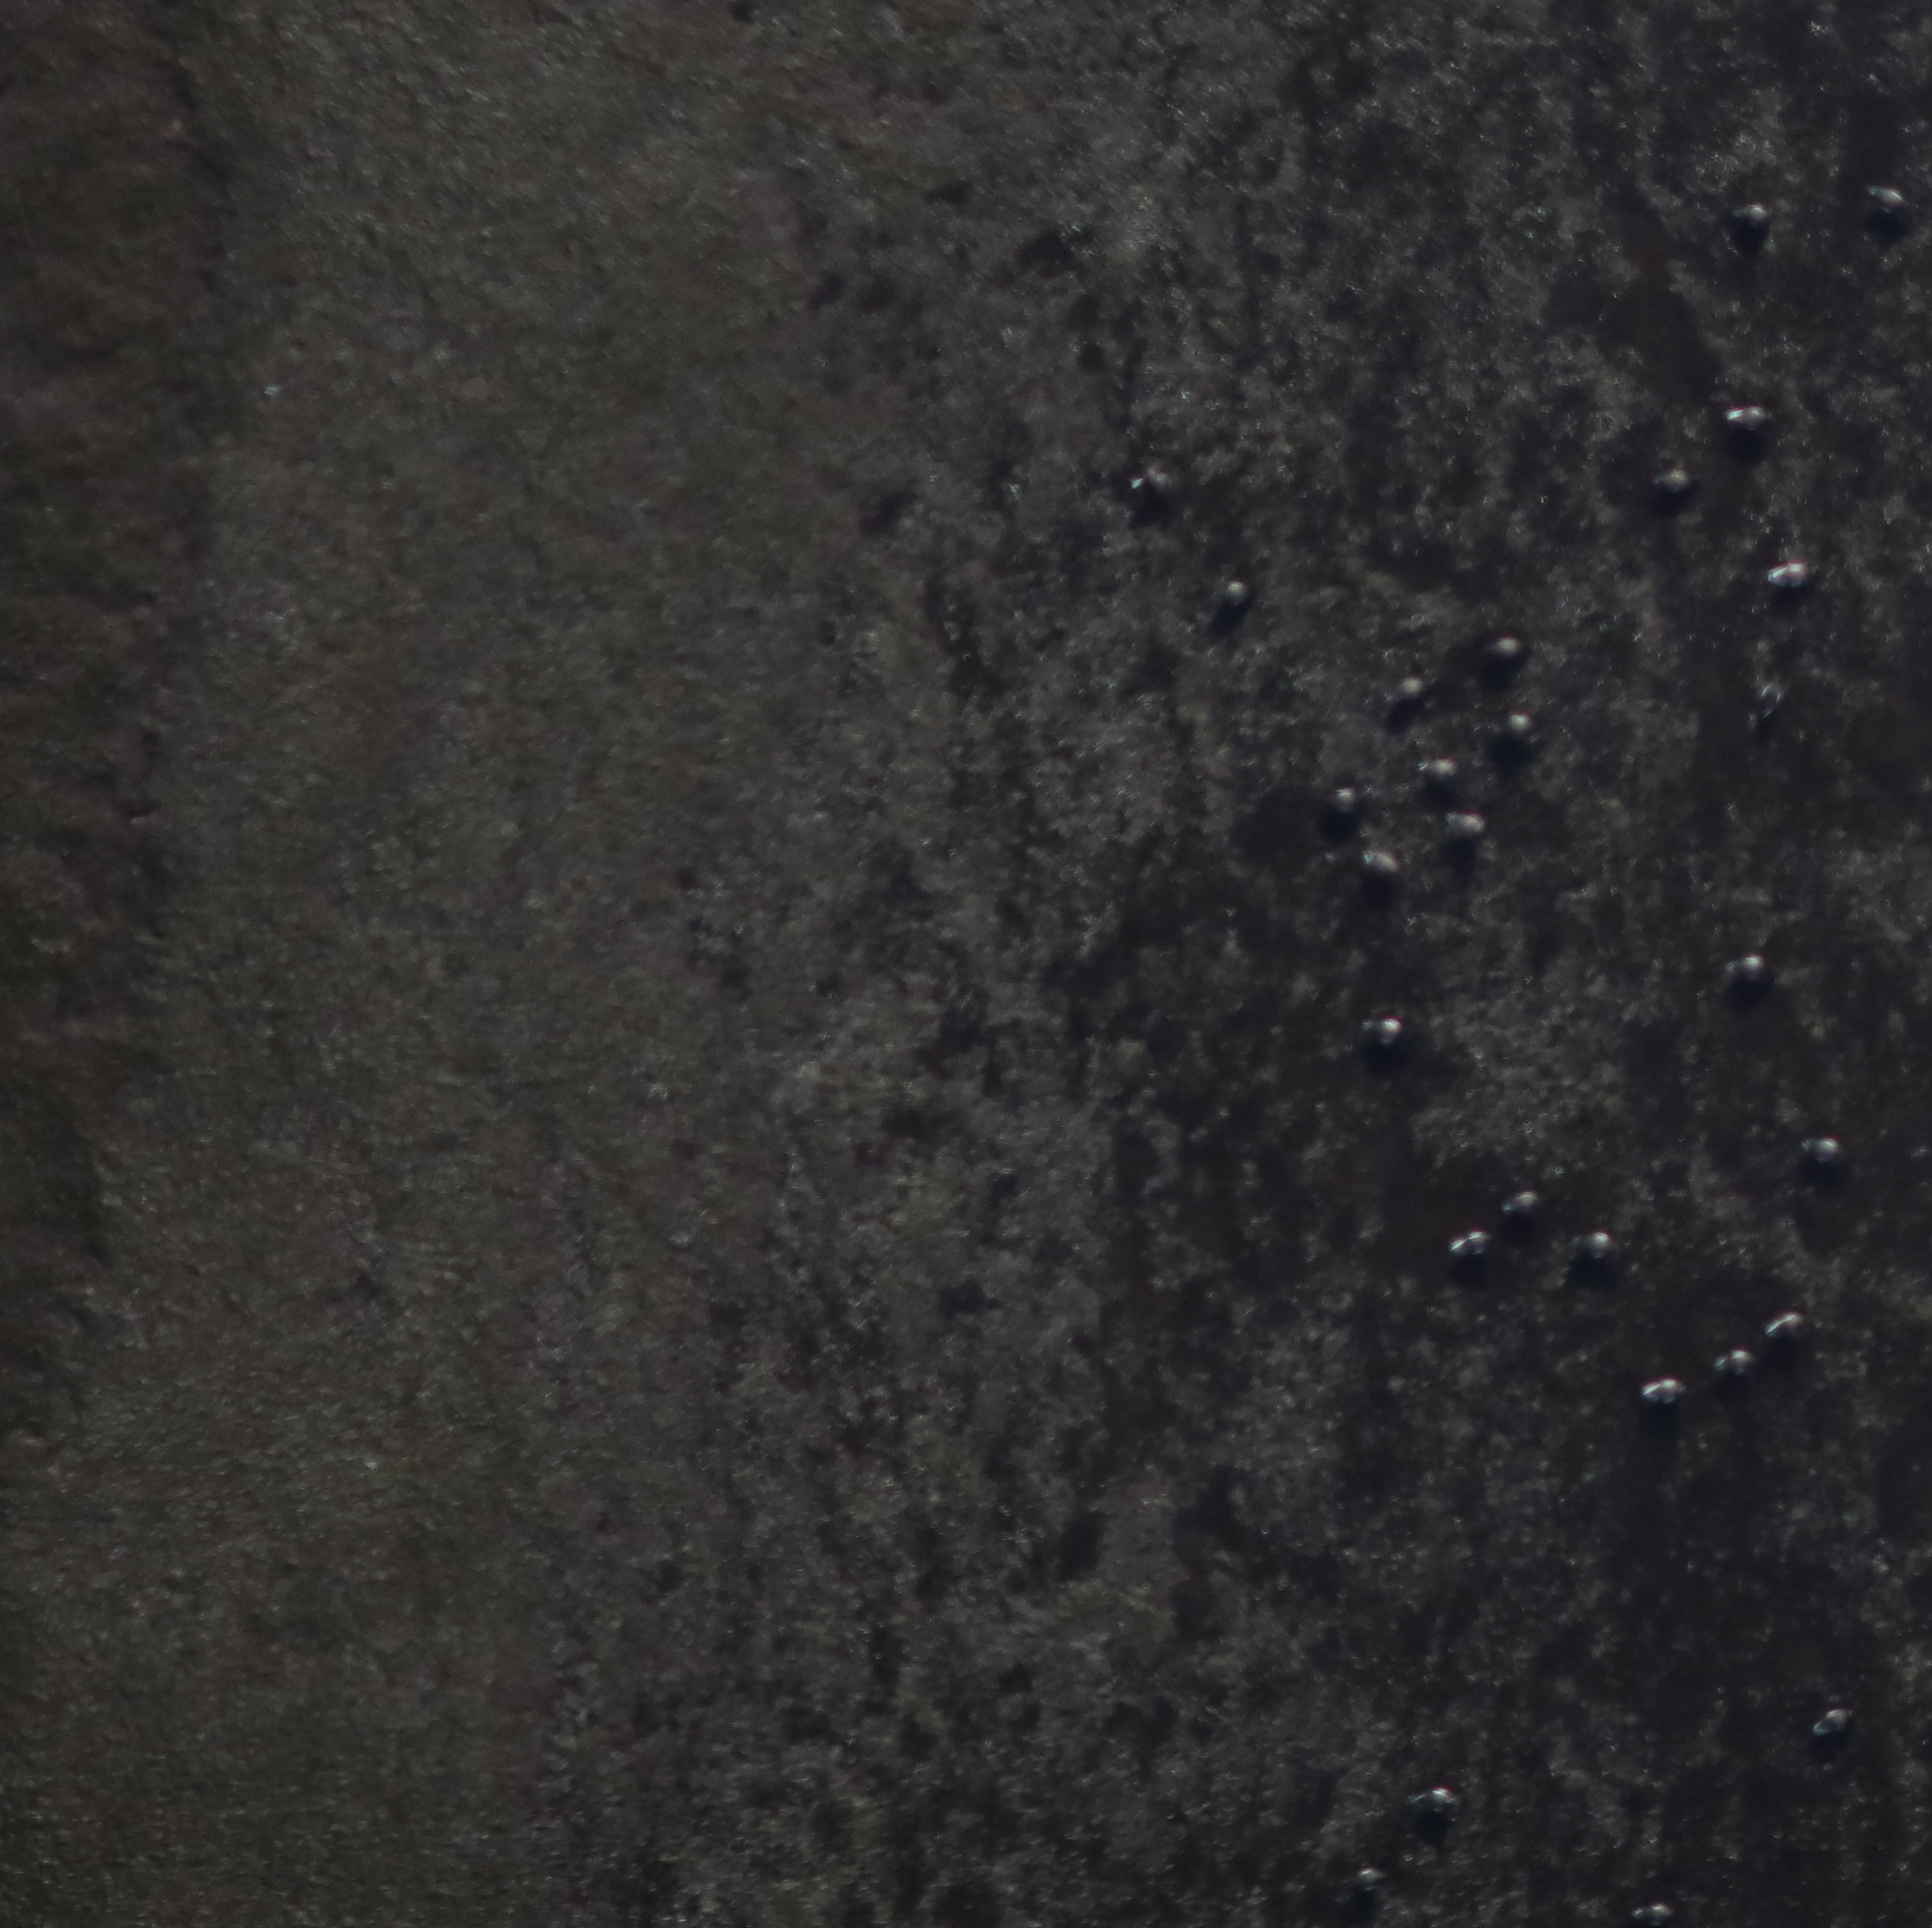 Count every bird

25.